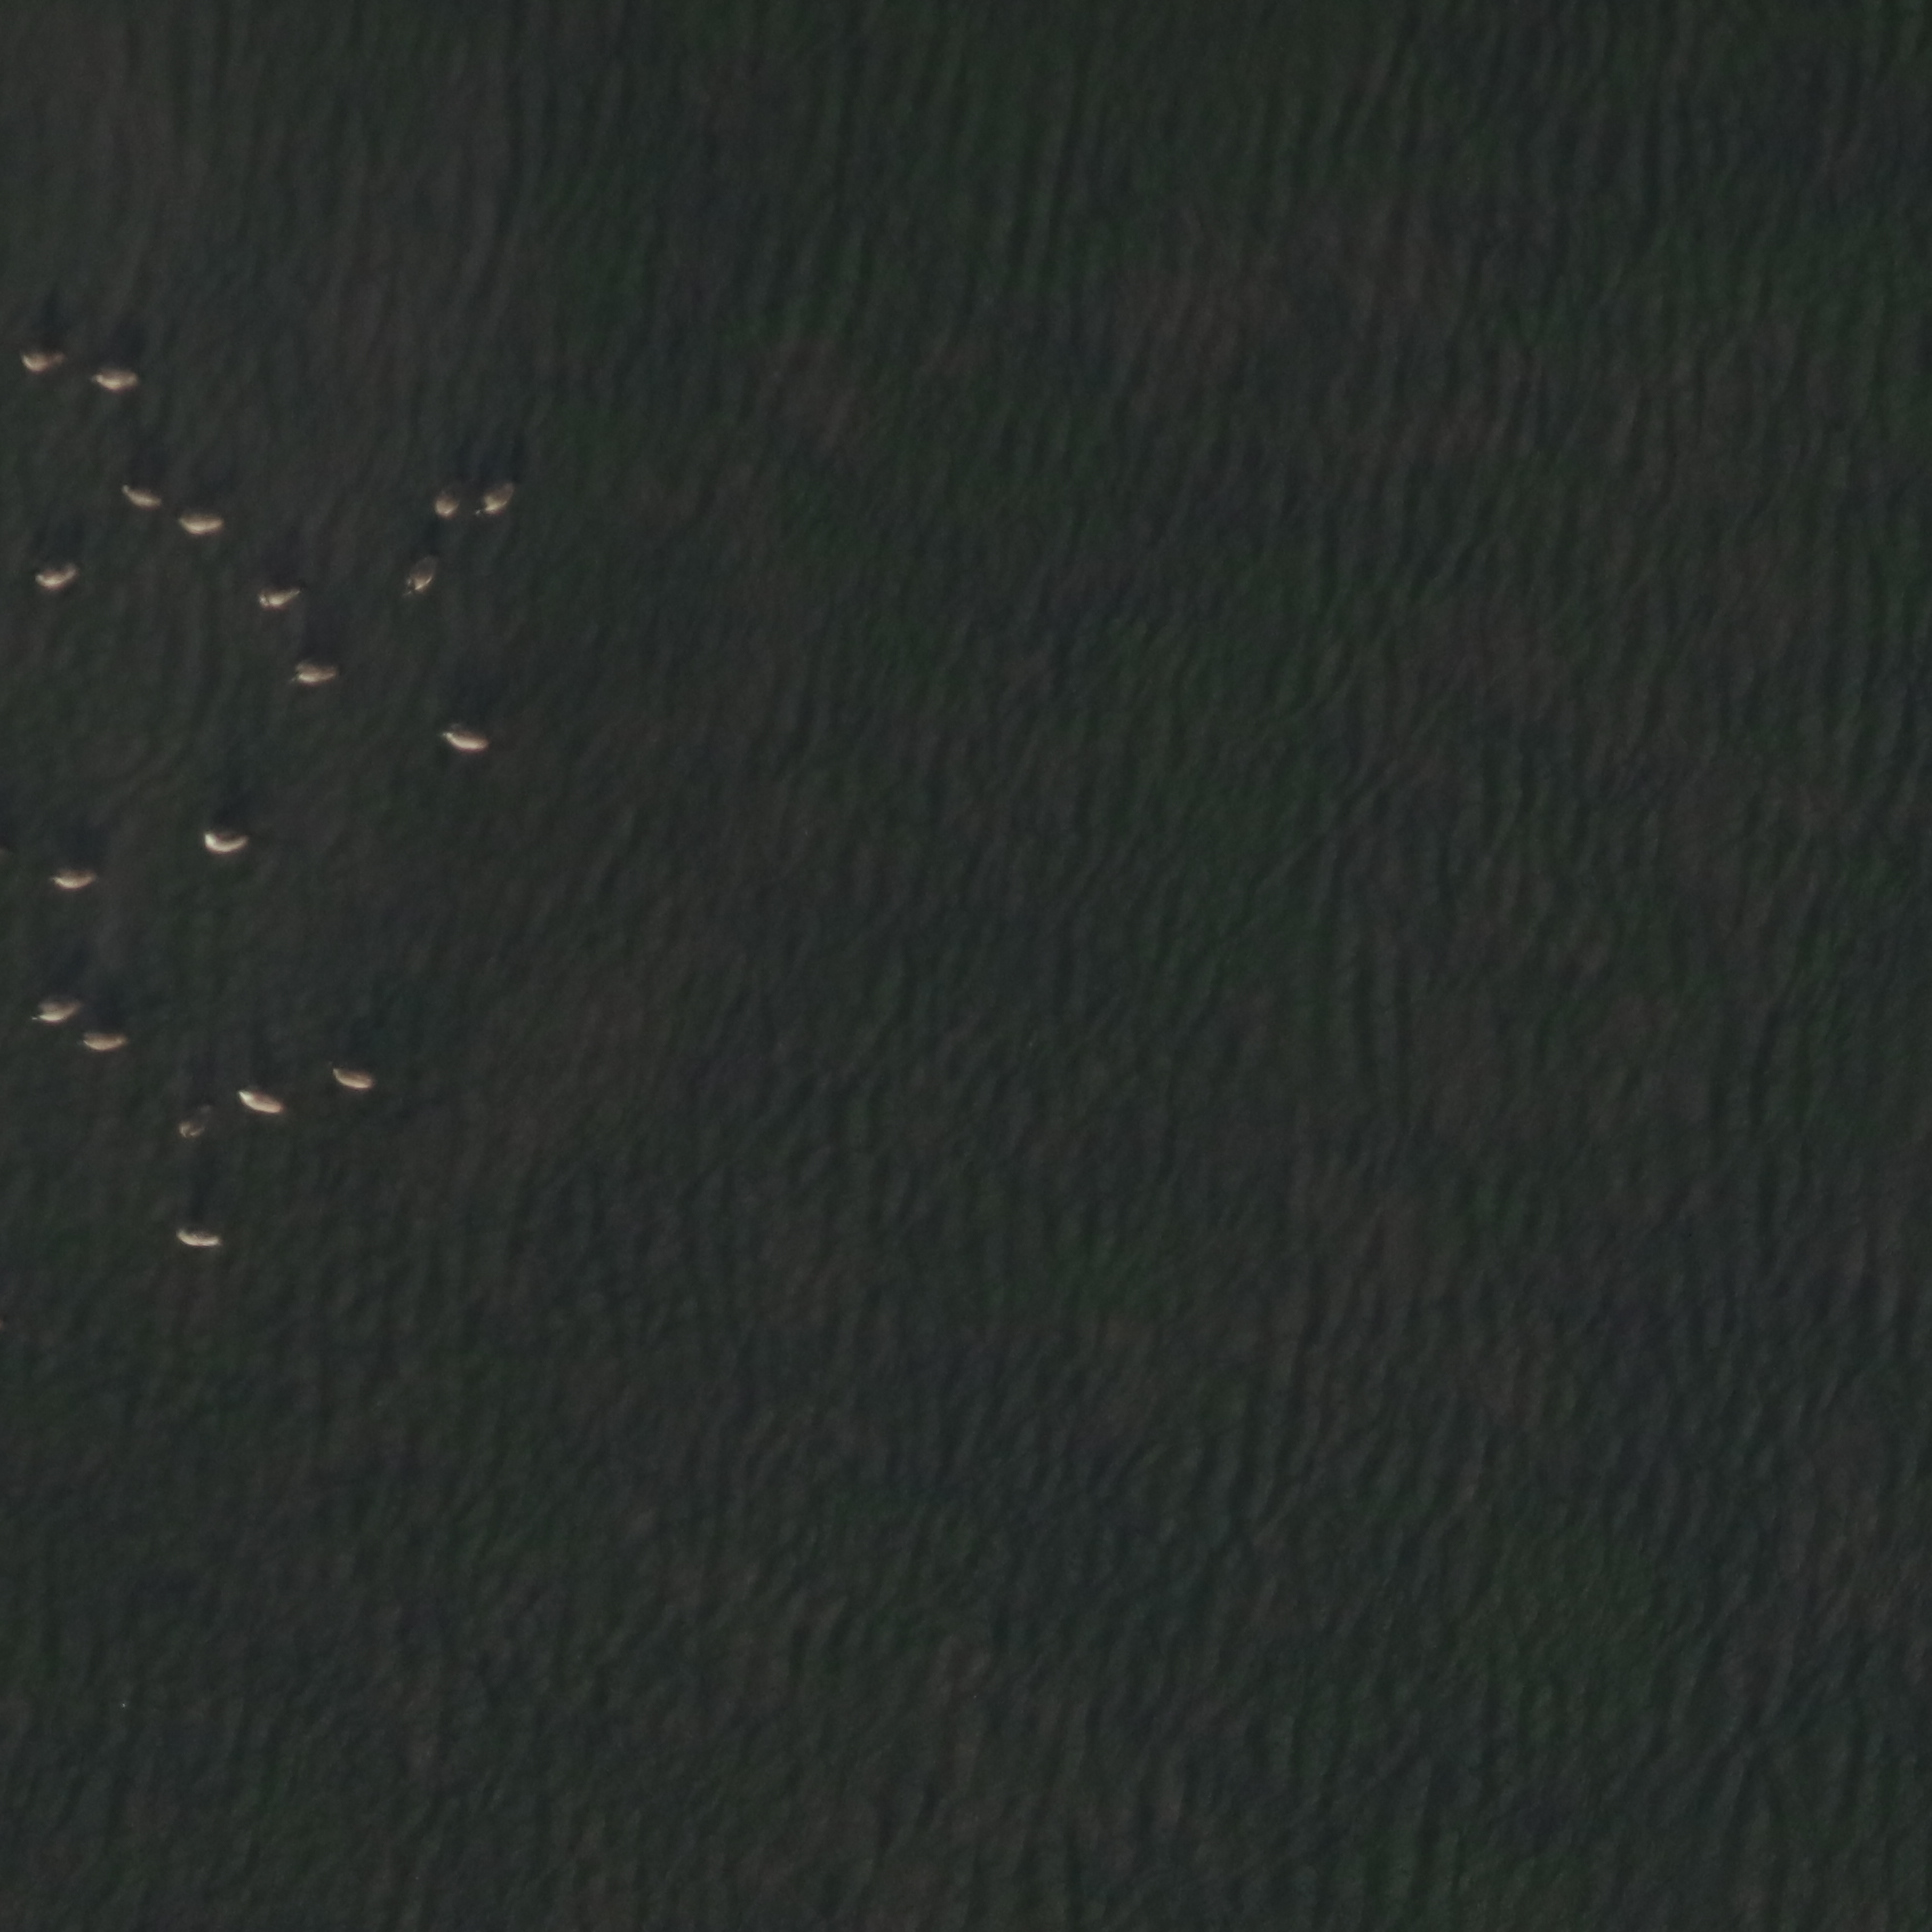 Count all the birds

19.